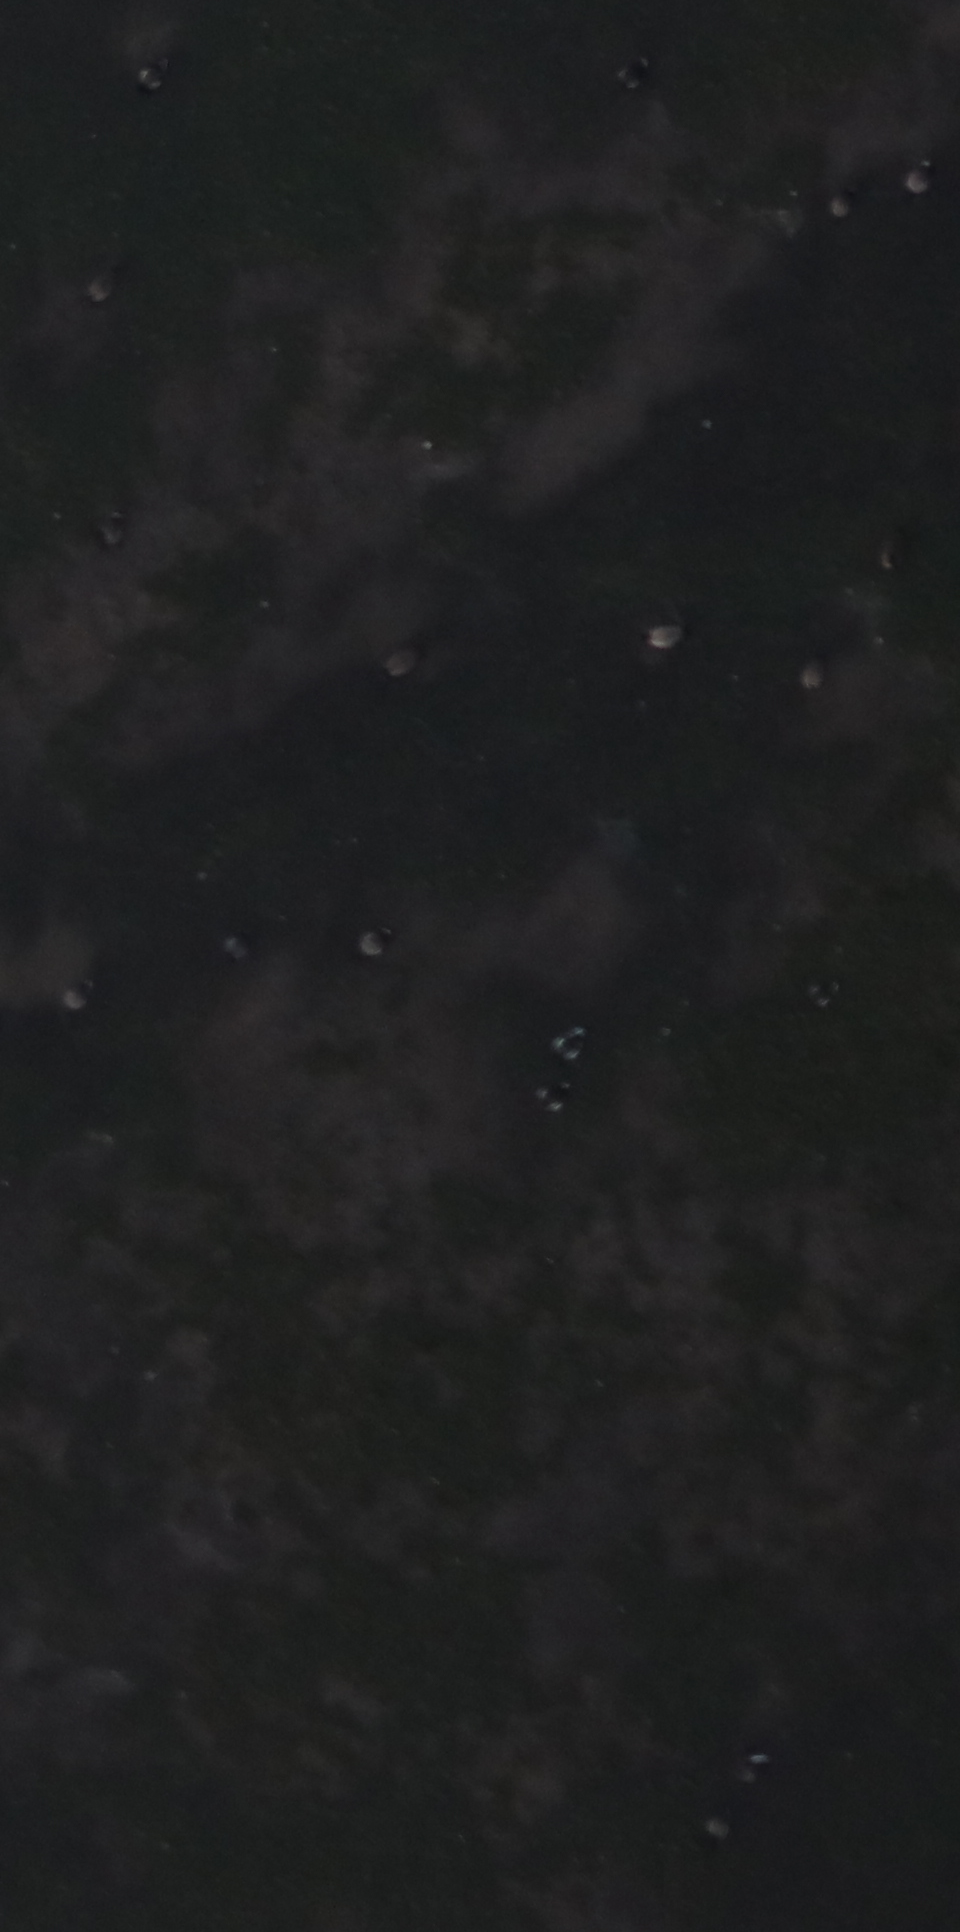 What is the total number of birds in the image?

14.